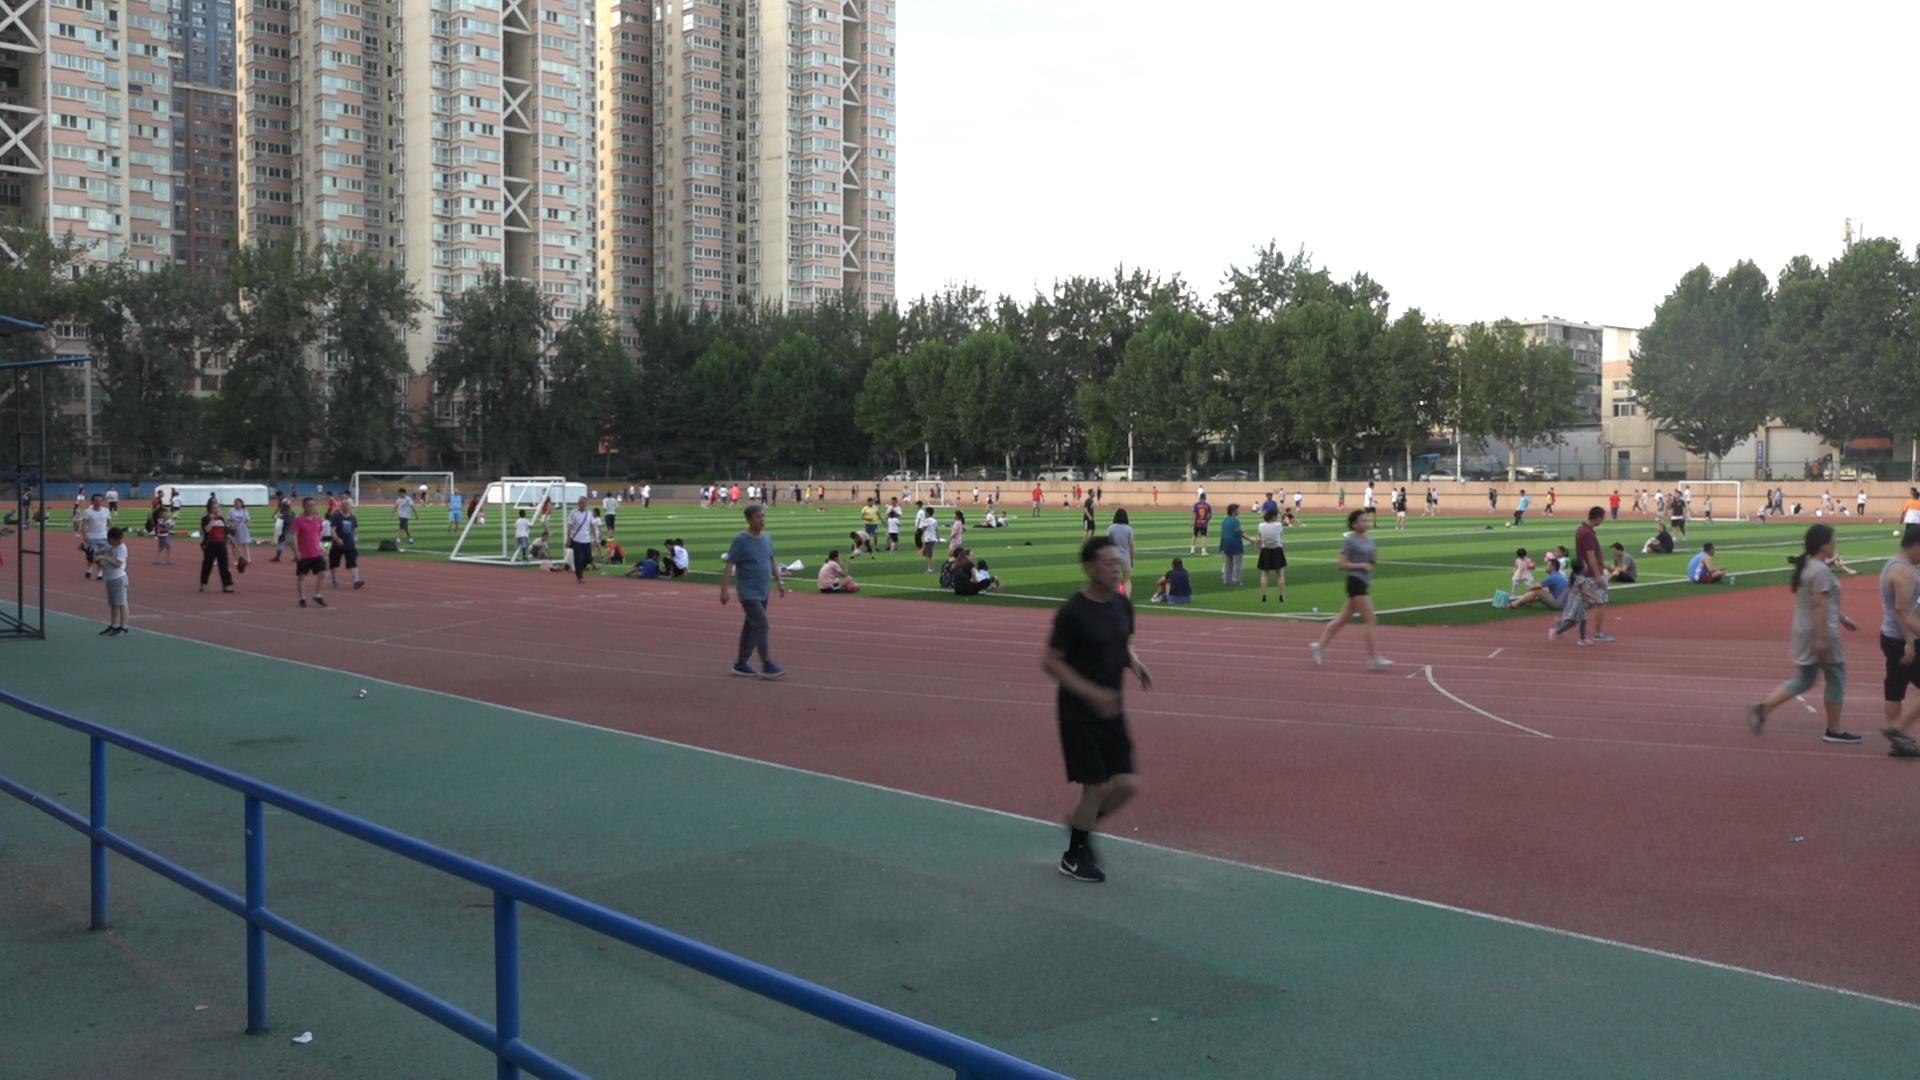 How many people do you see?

106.